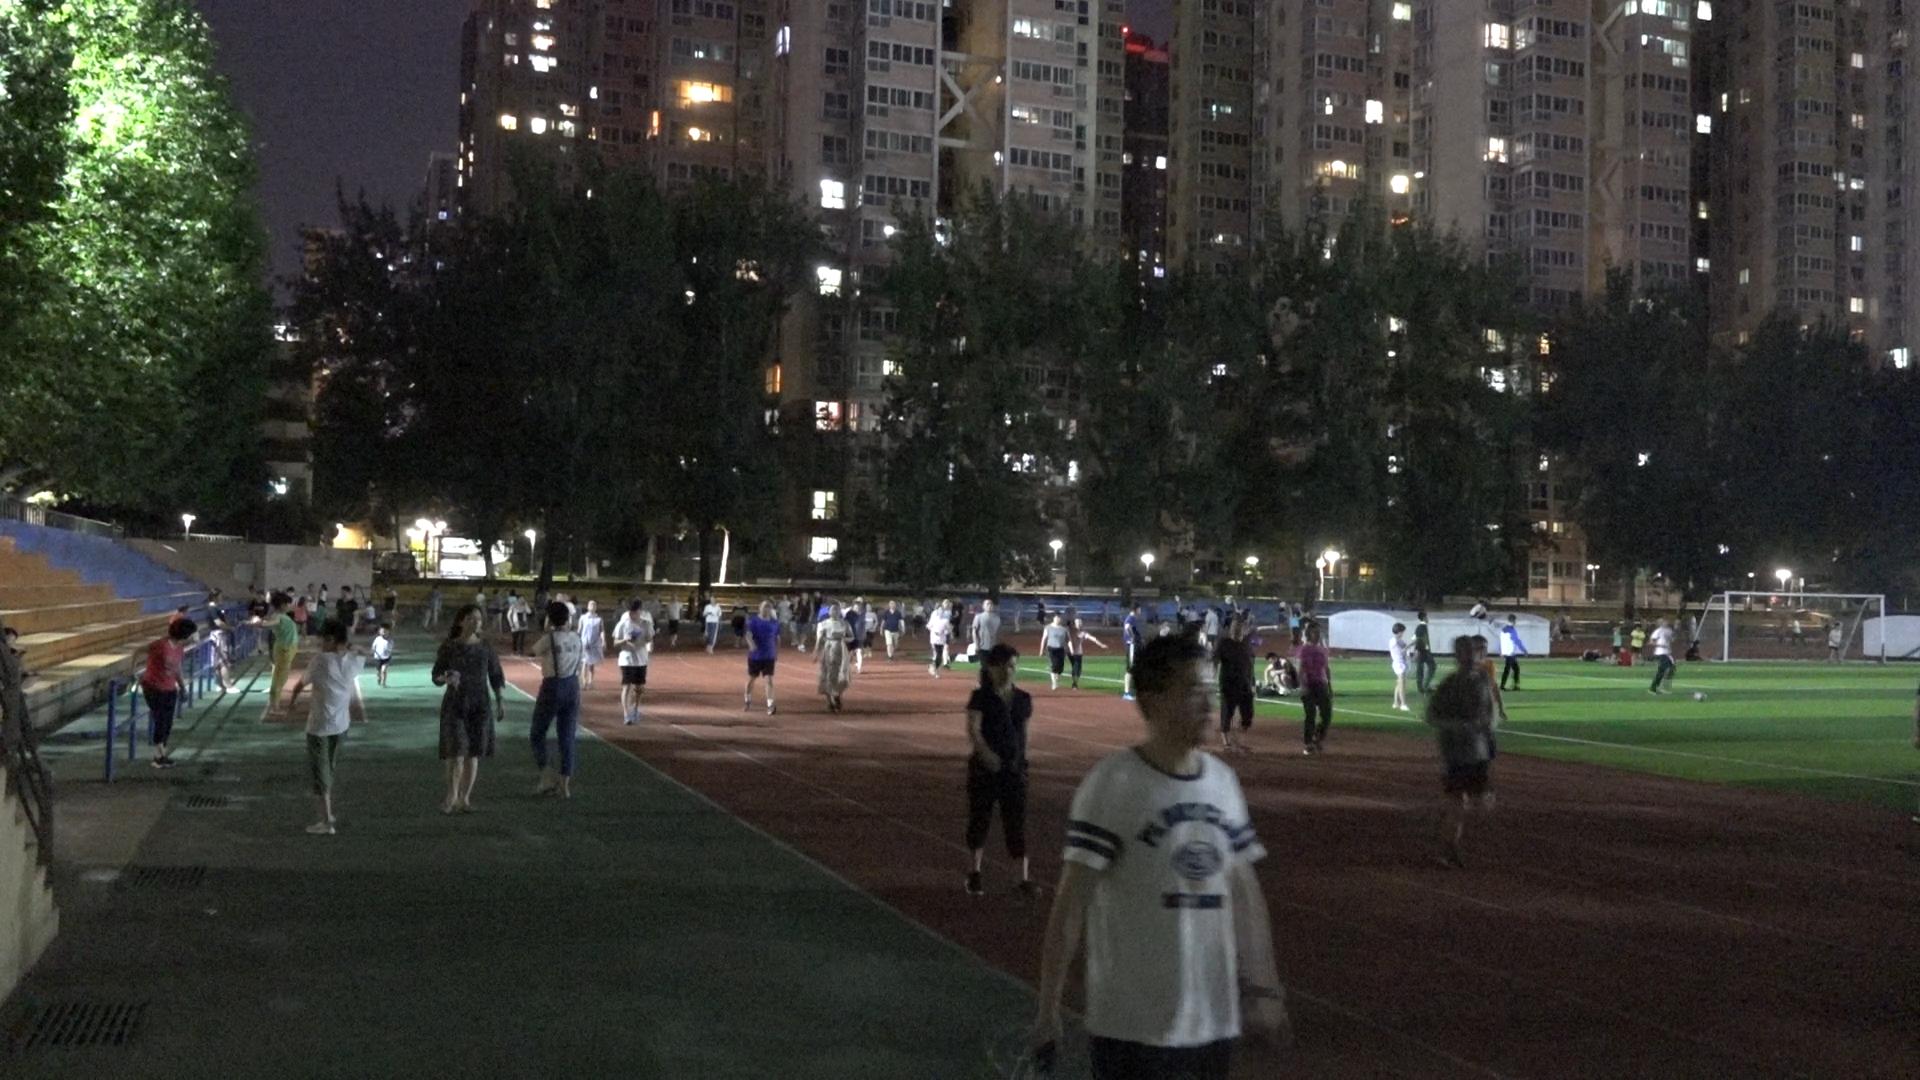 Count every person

91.